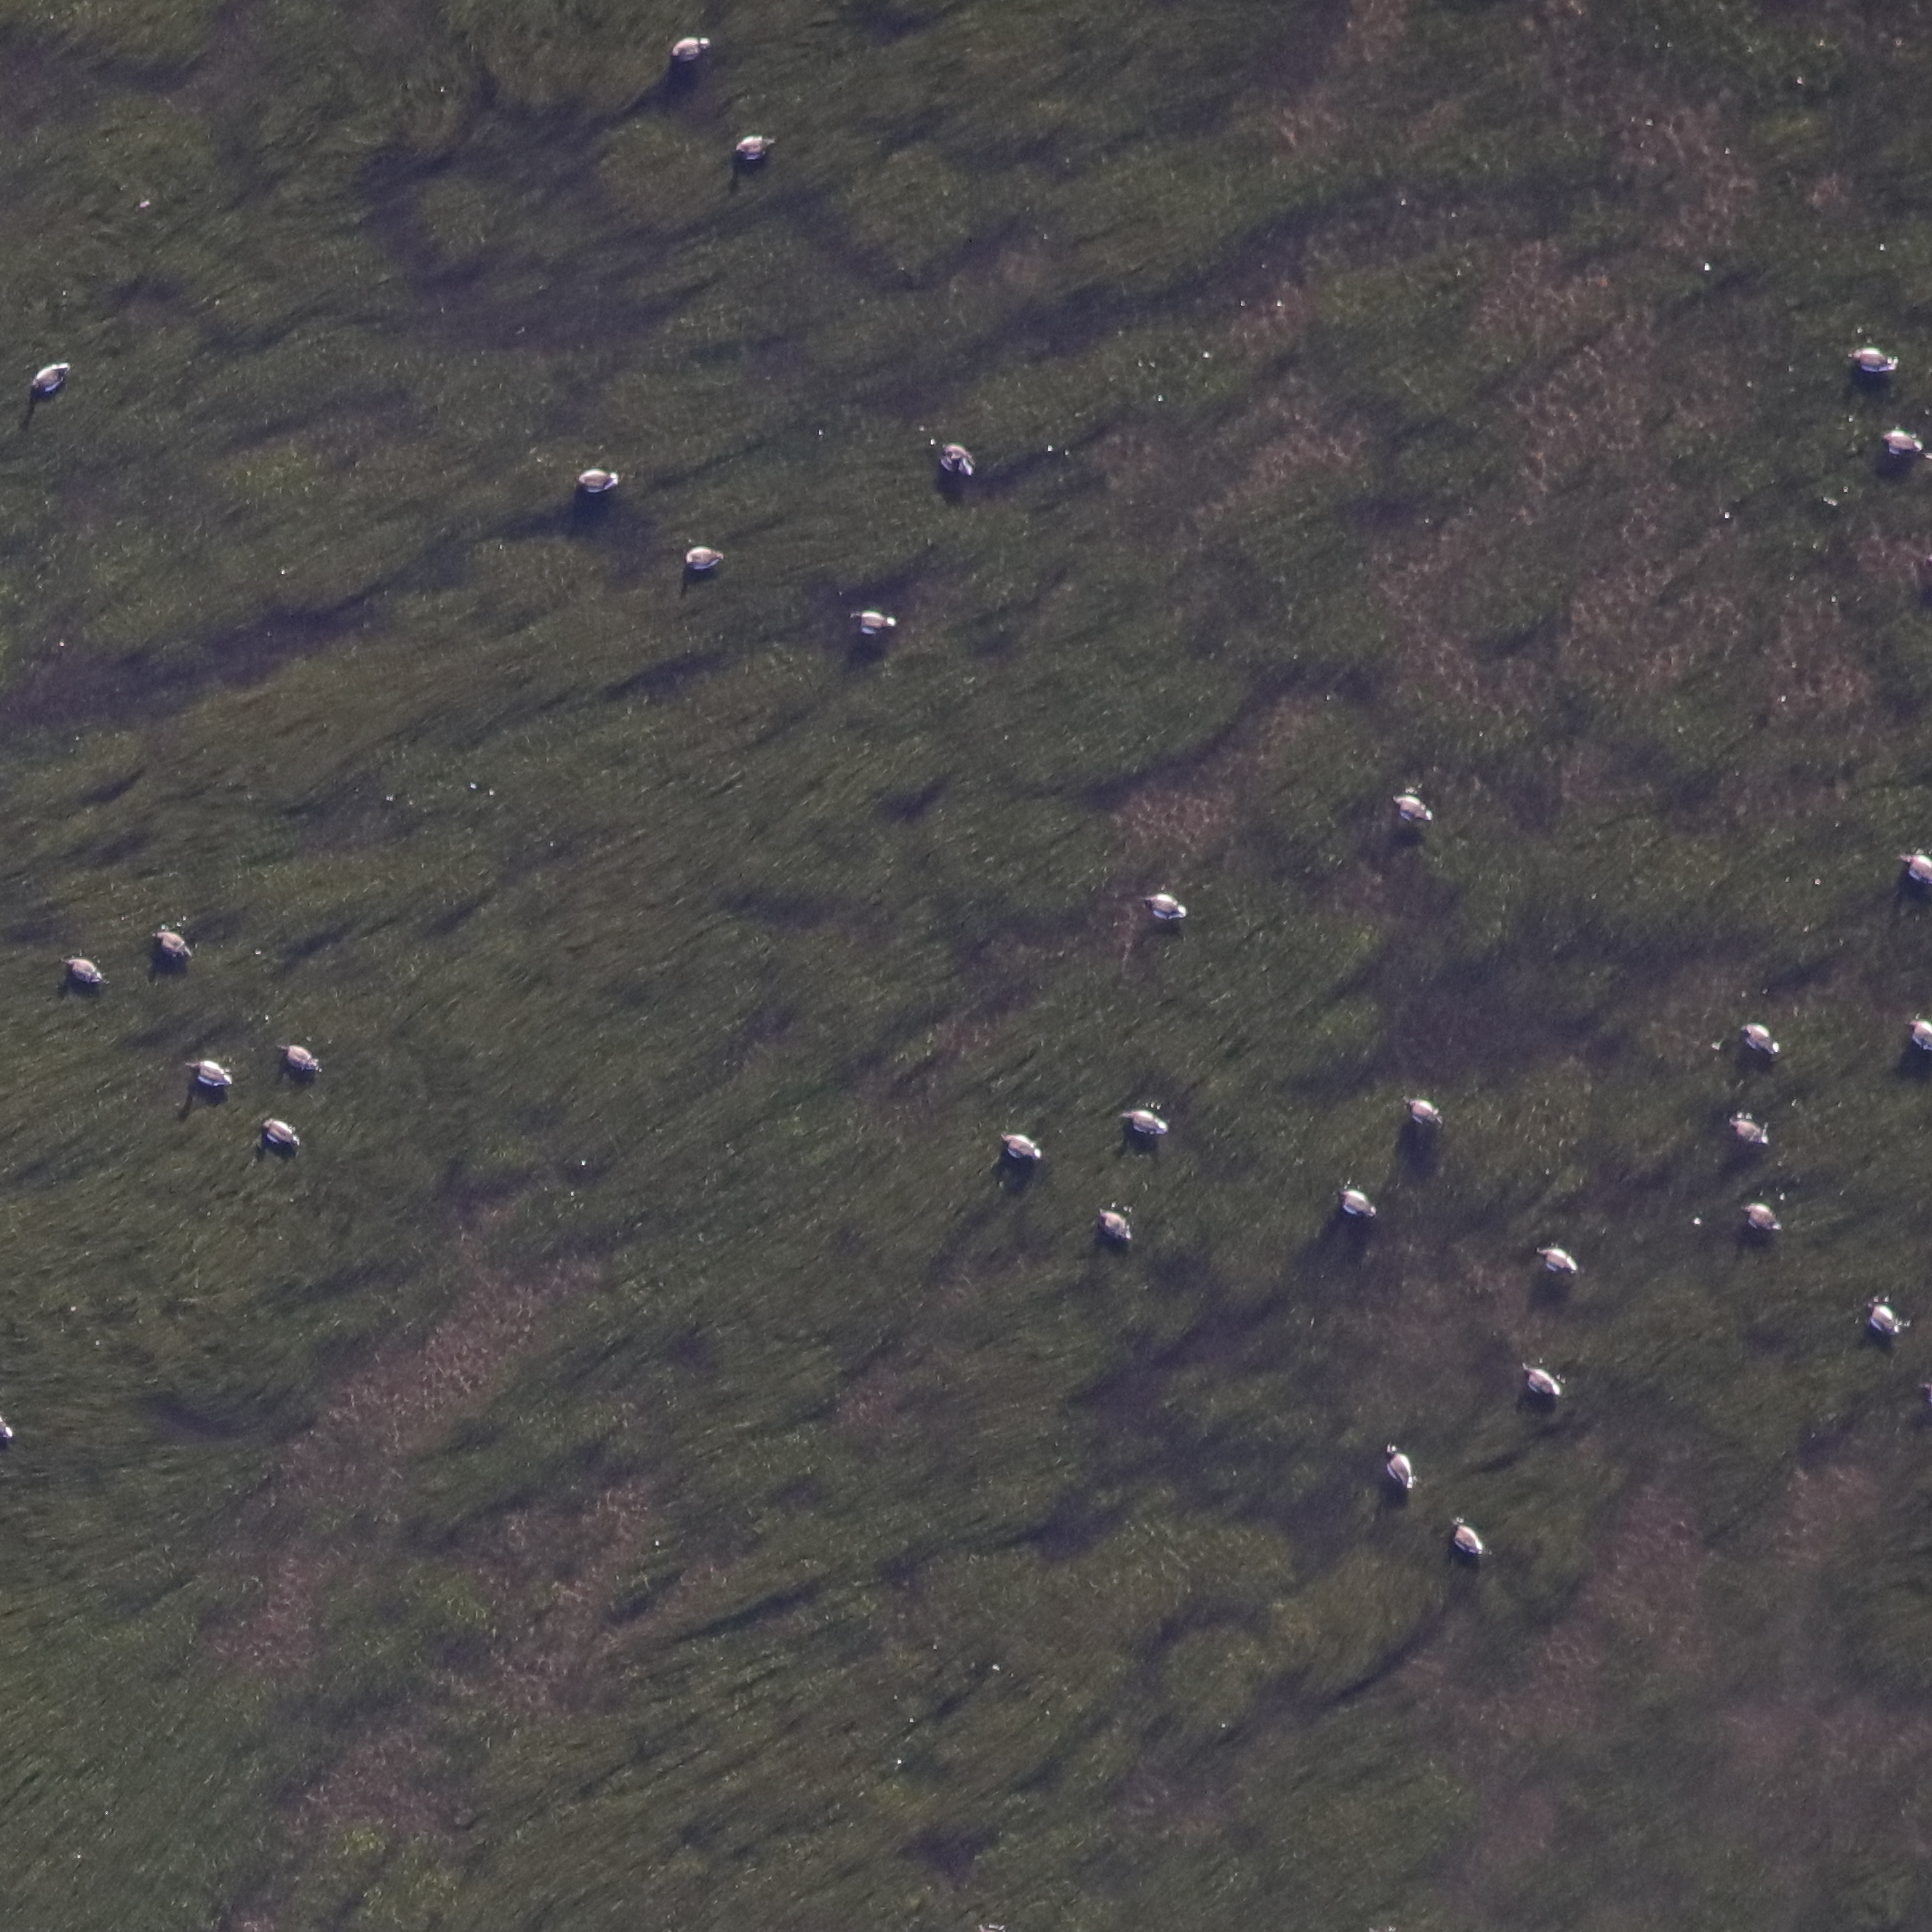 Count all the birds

31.